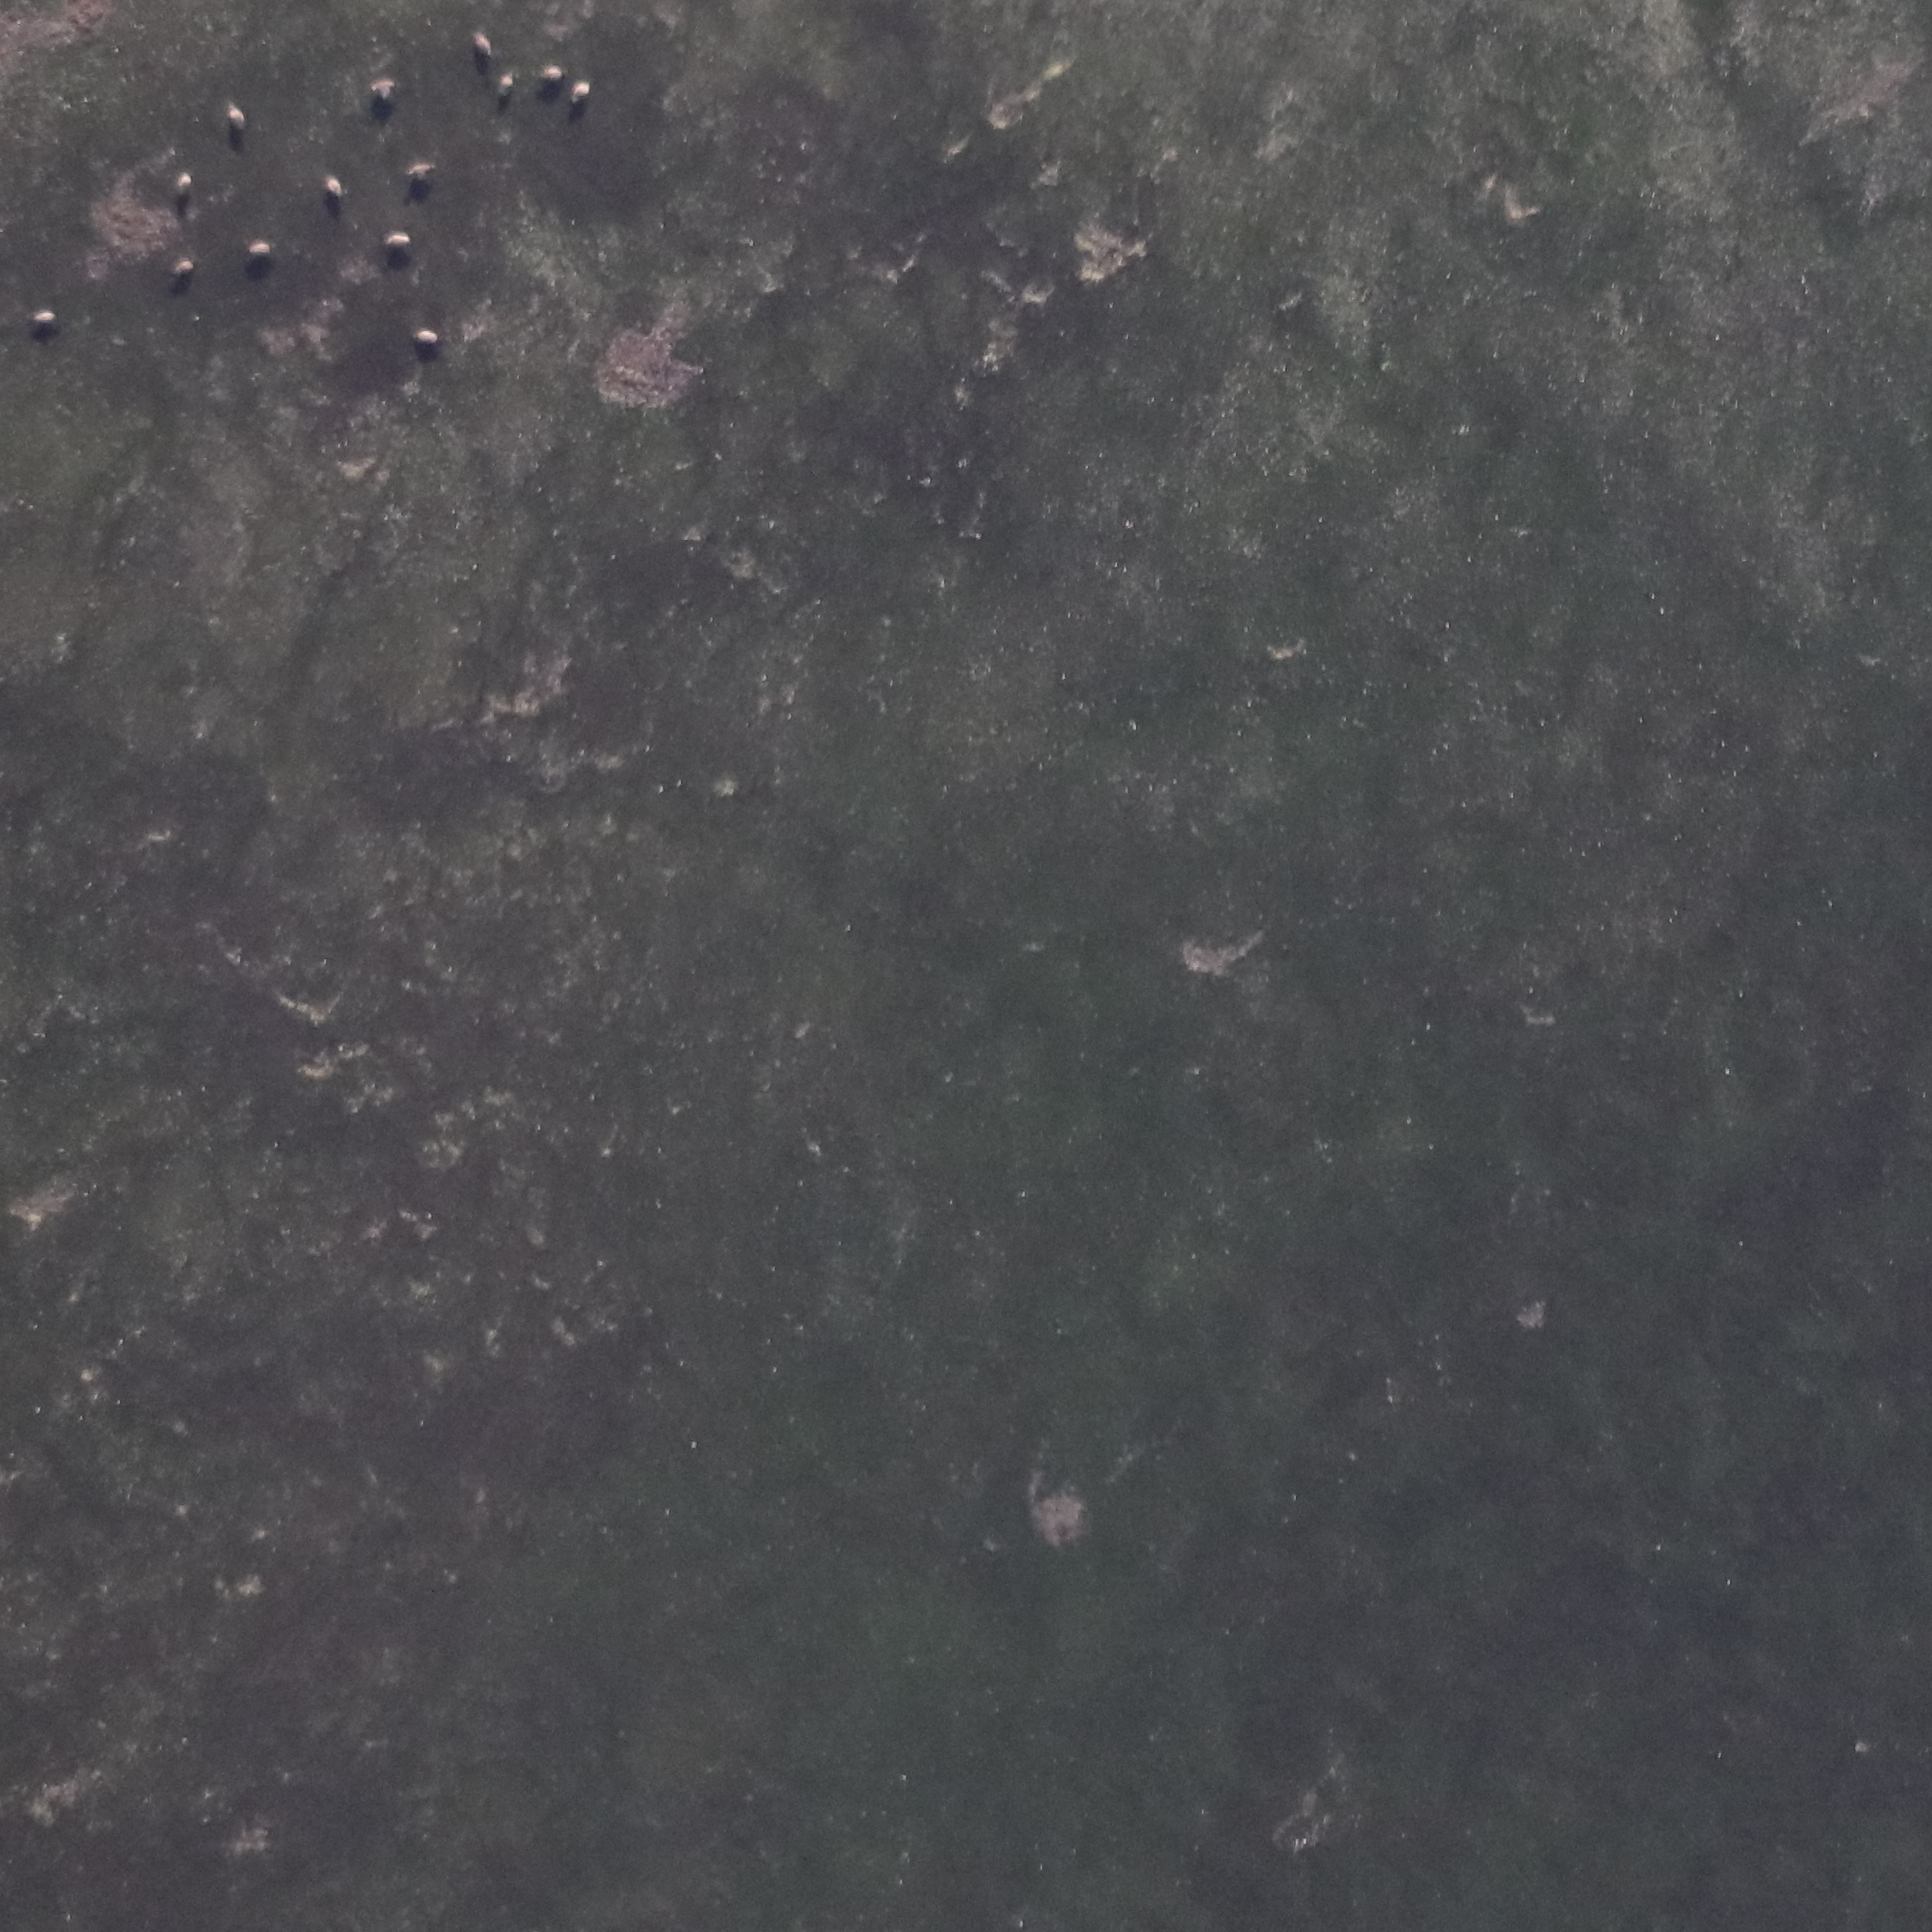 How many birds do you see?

14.